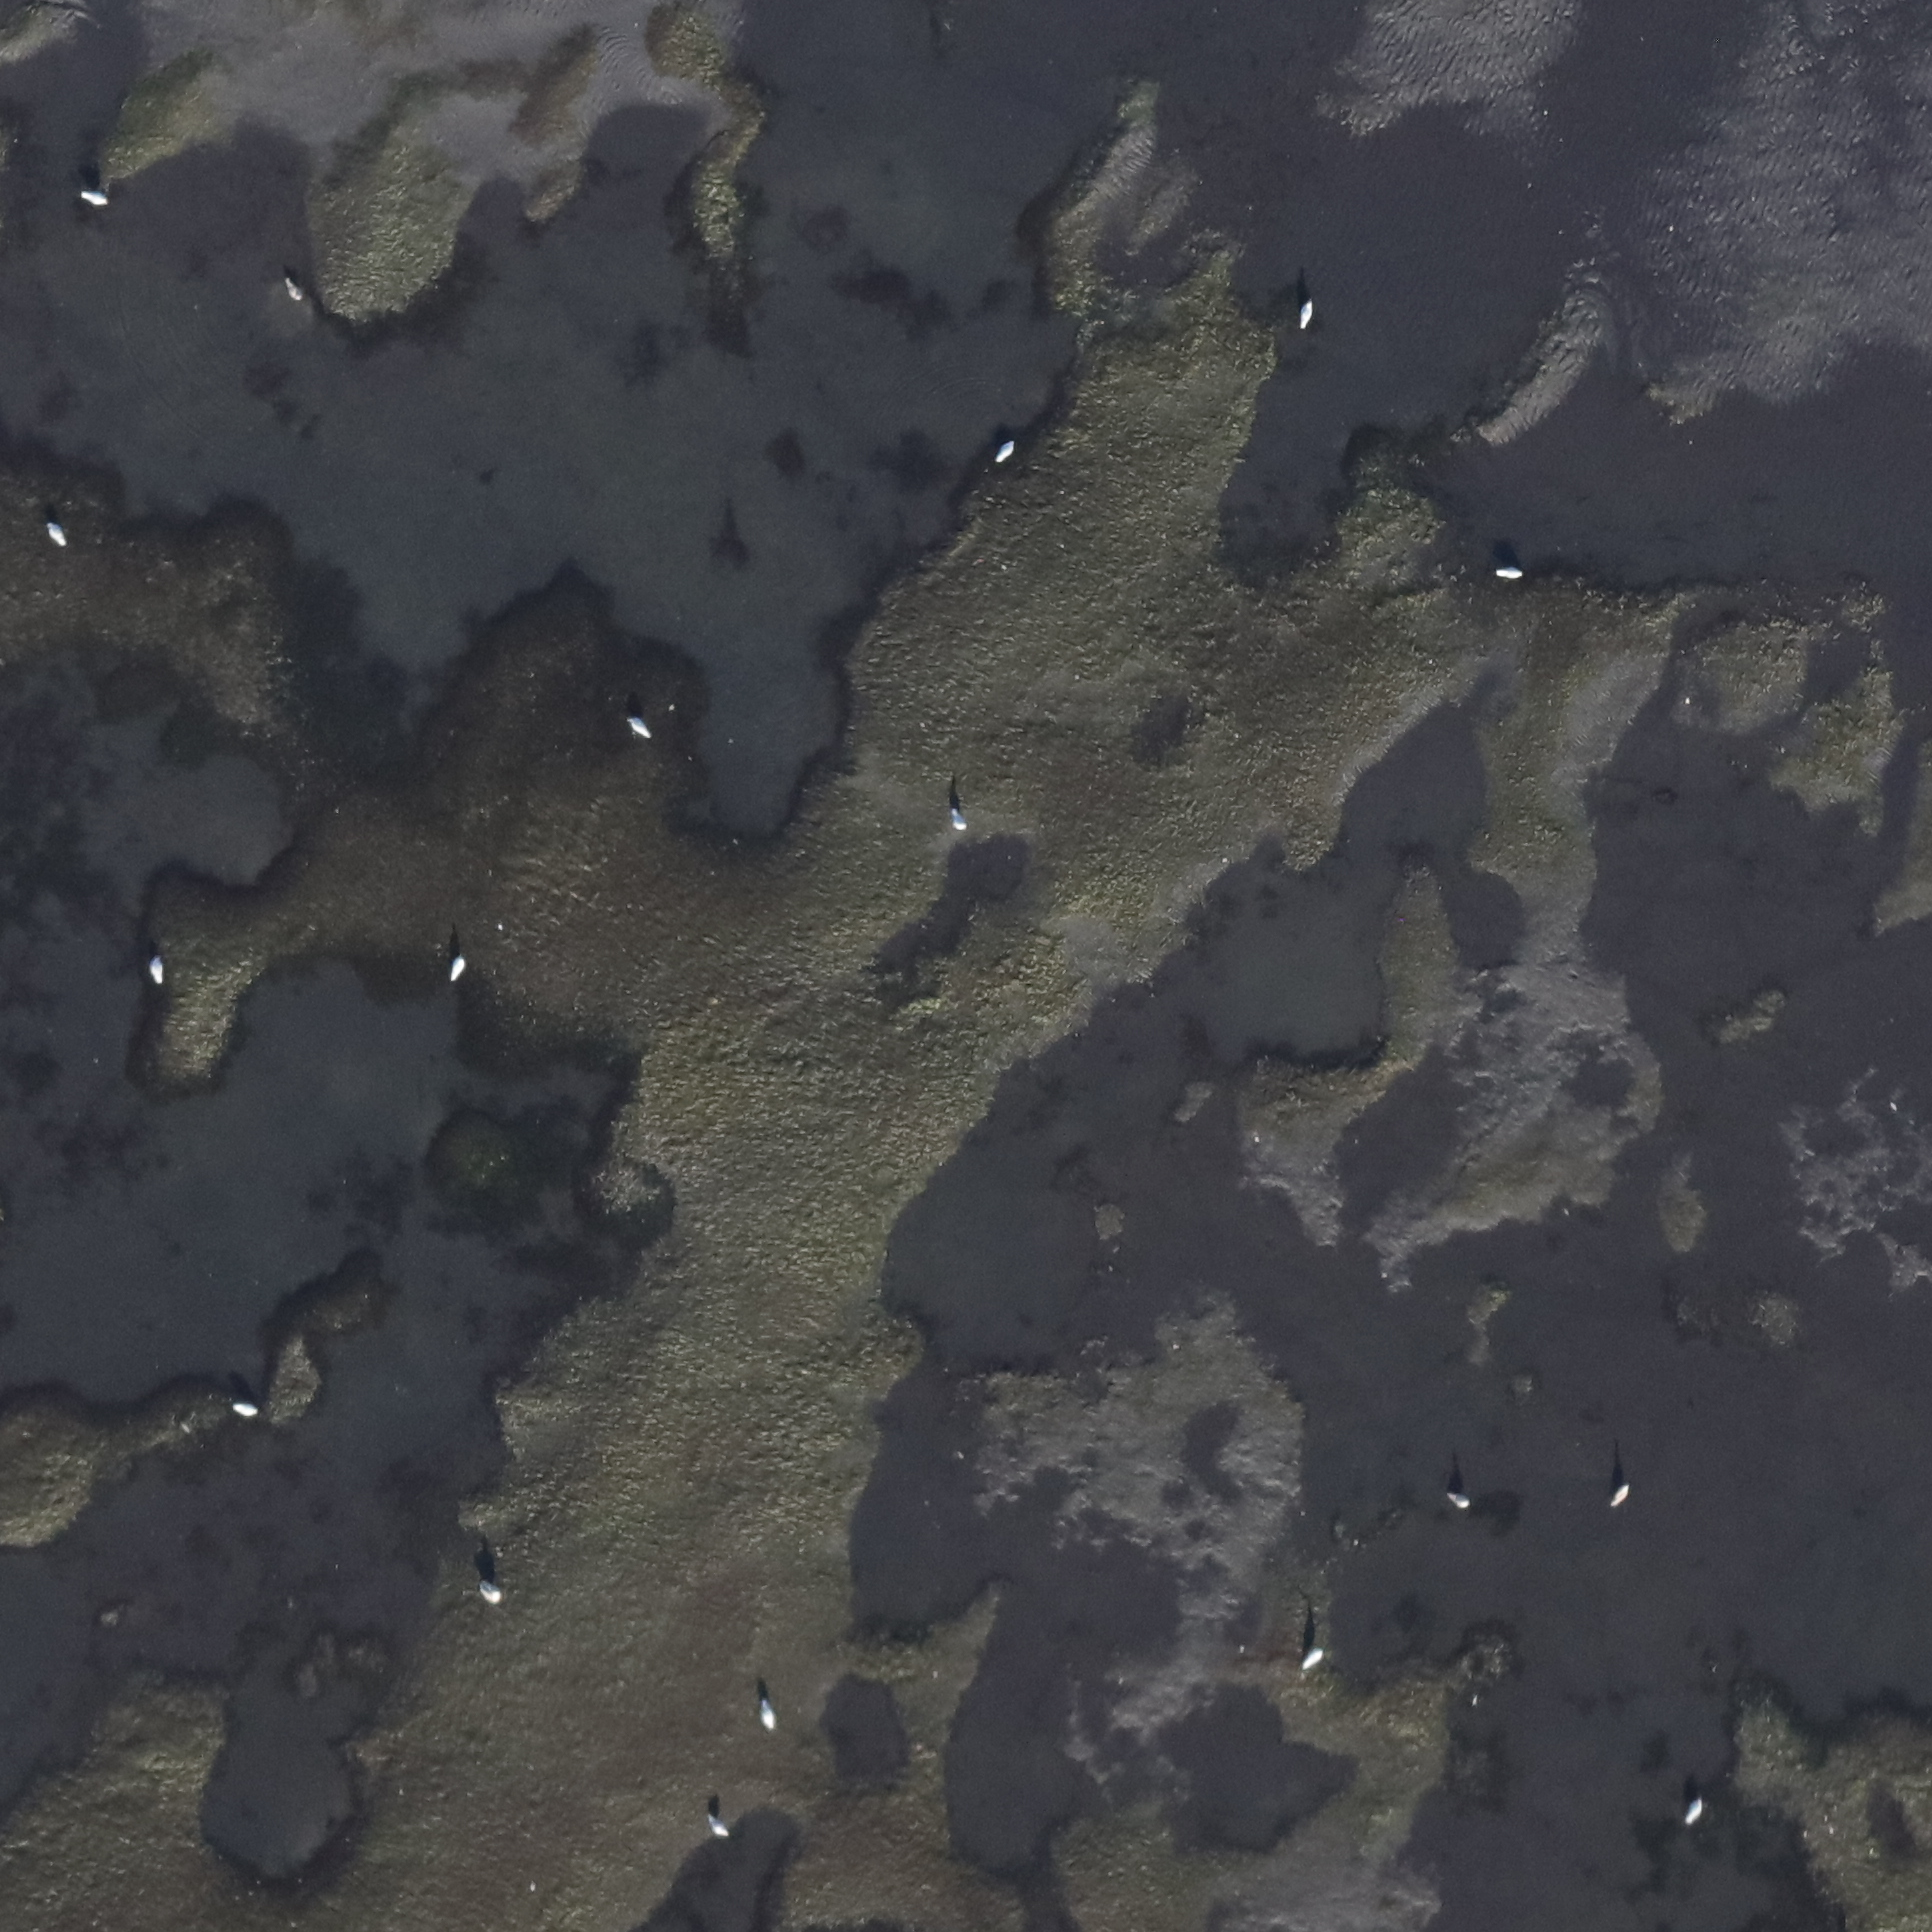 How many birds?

18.